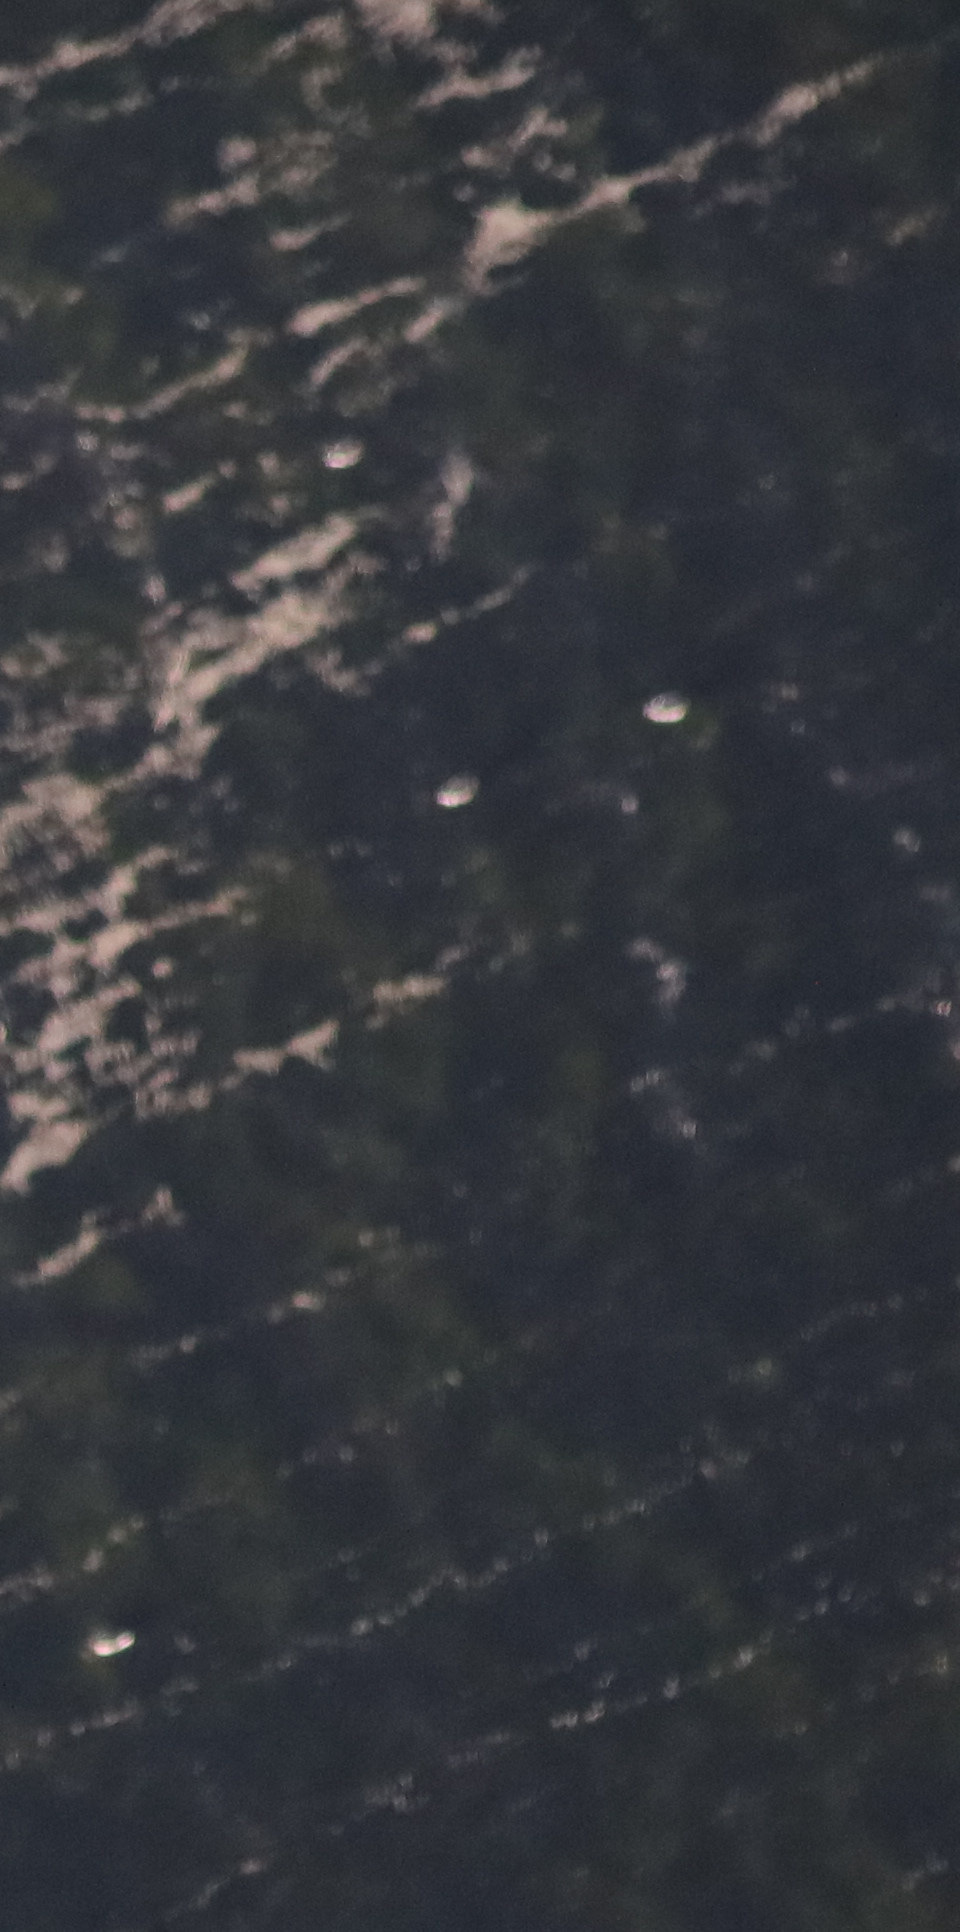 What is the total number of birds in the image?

3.